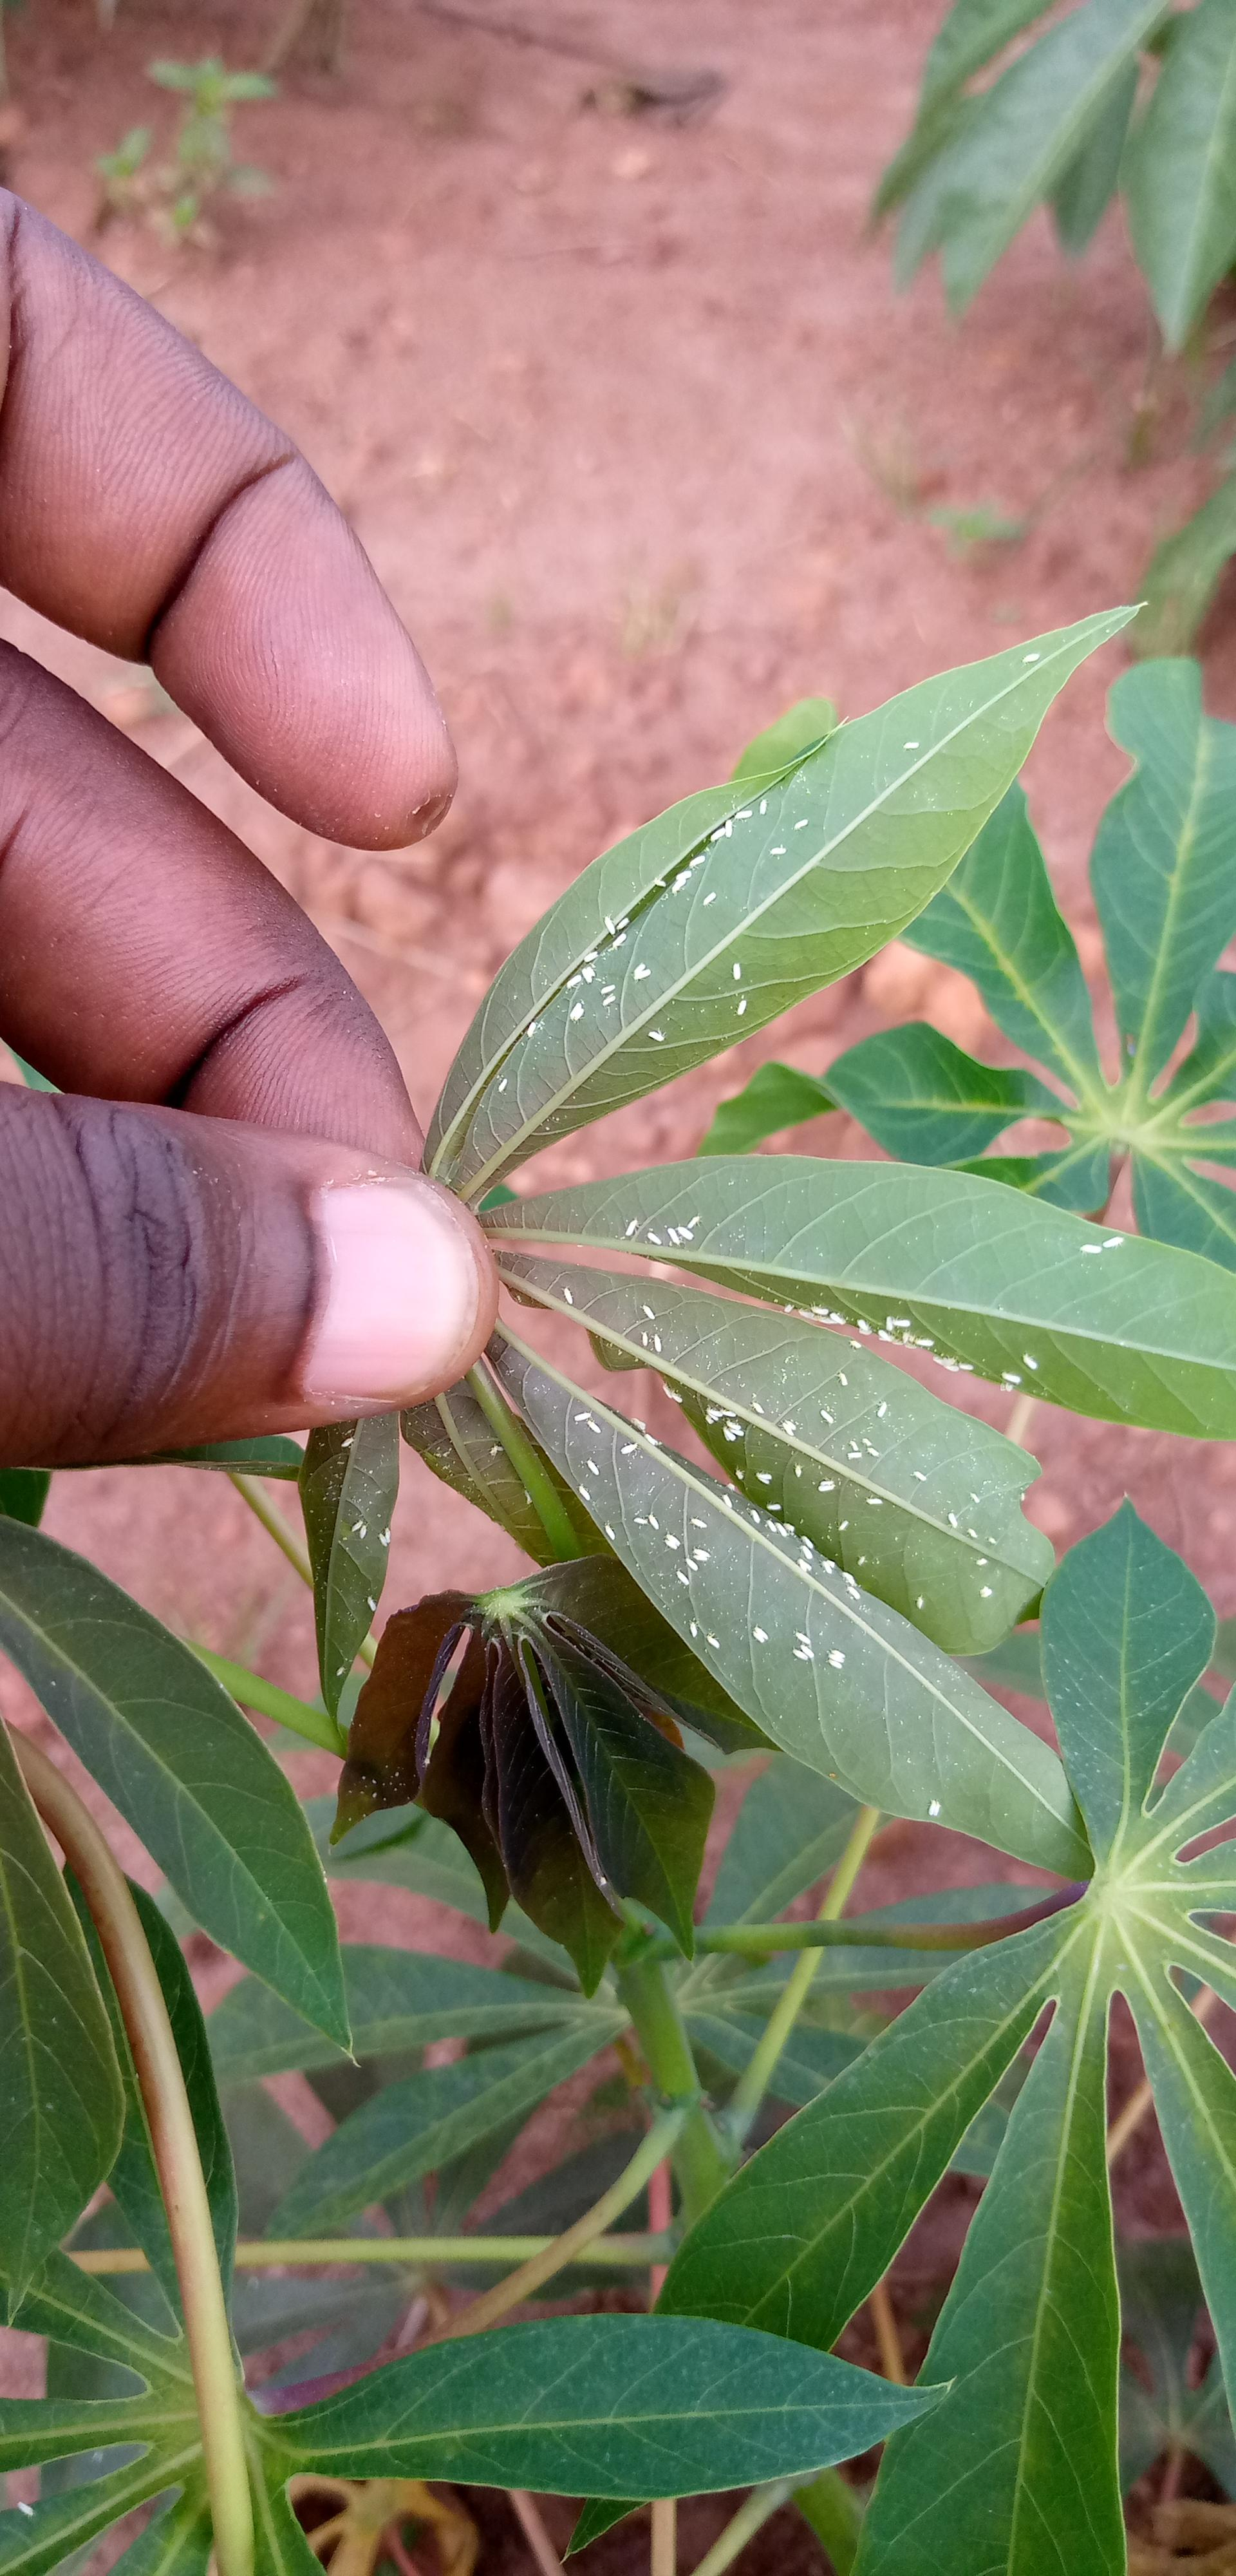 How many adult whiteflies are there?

148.